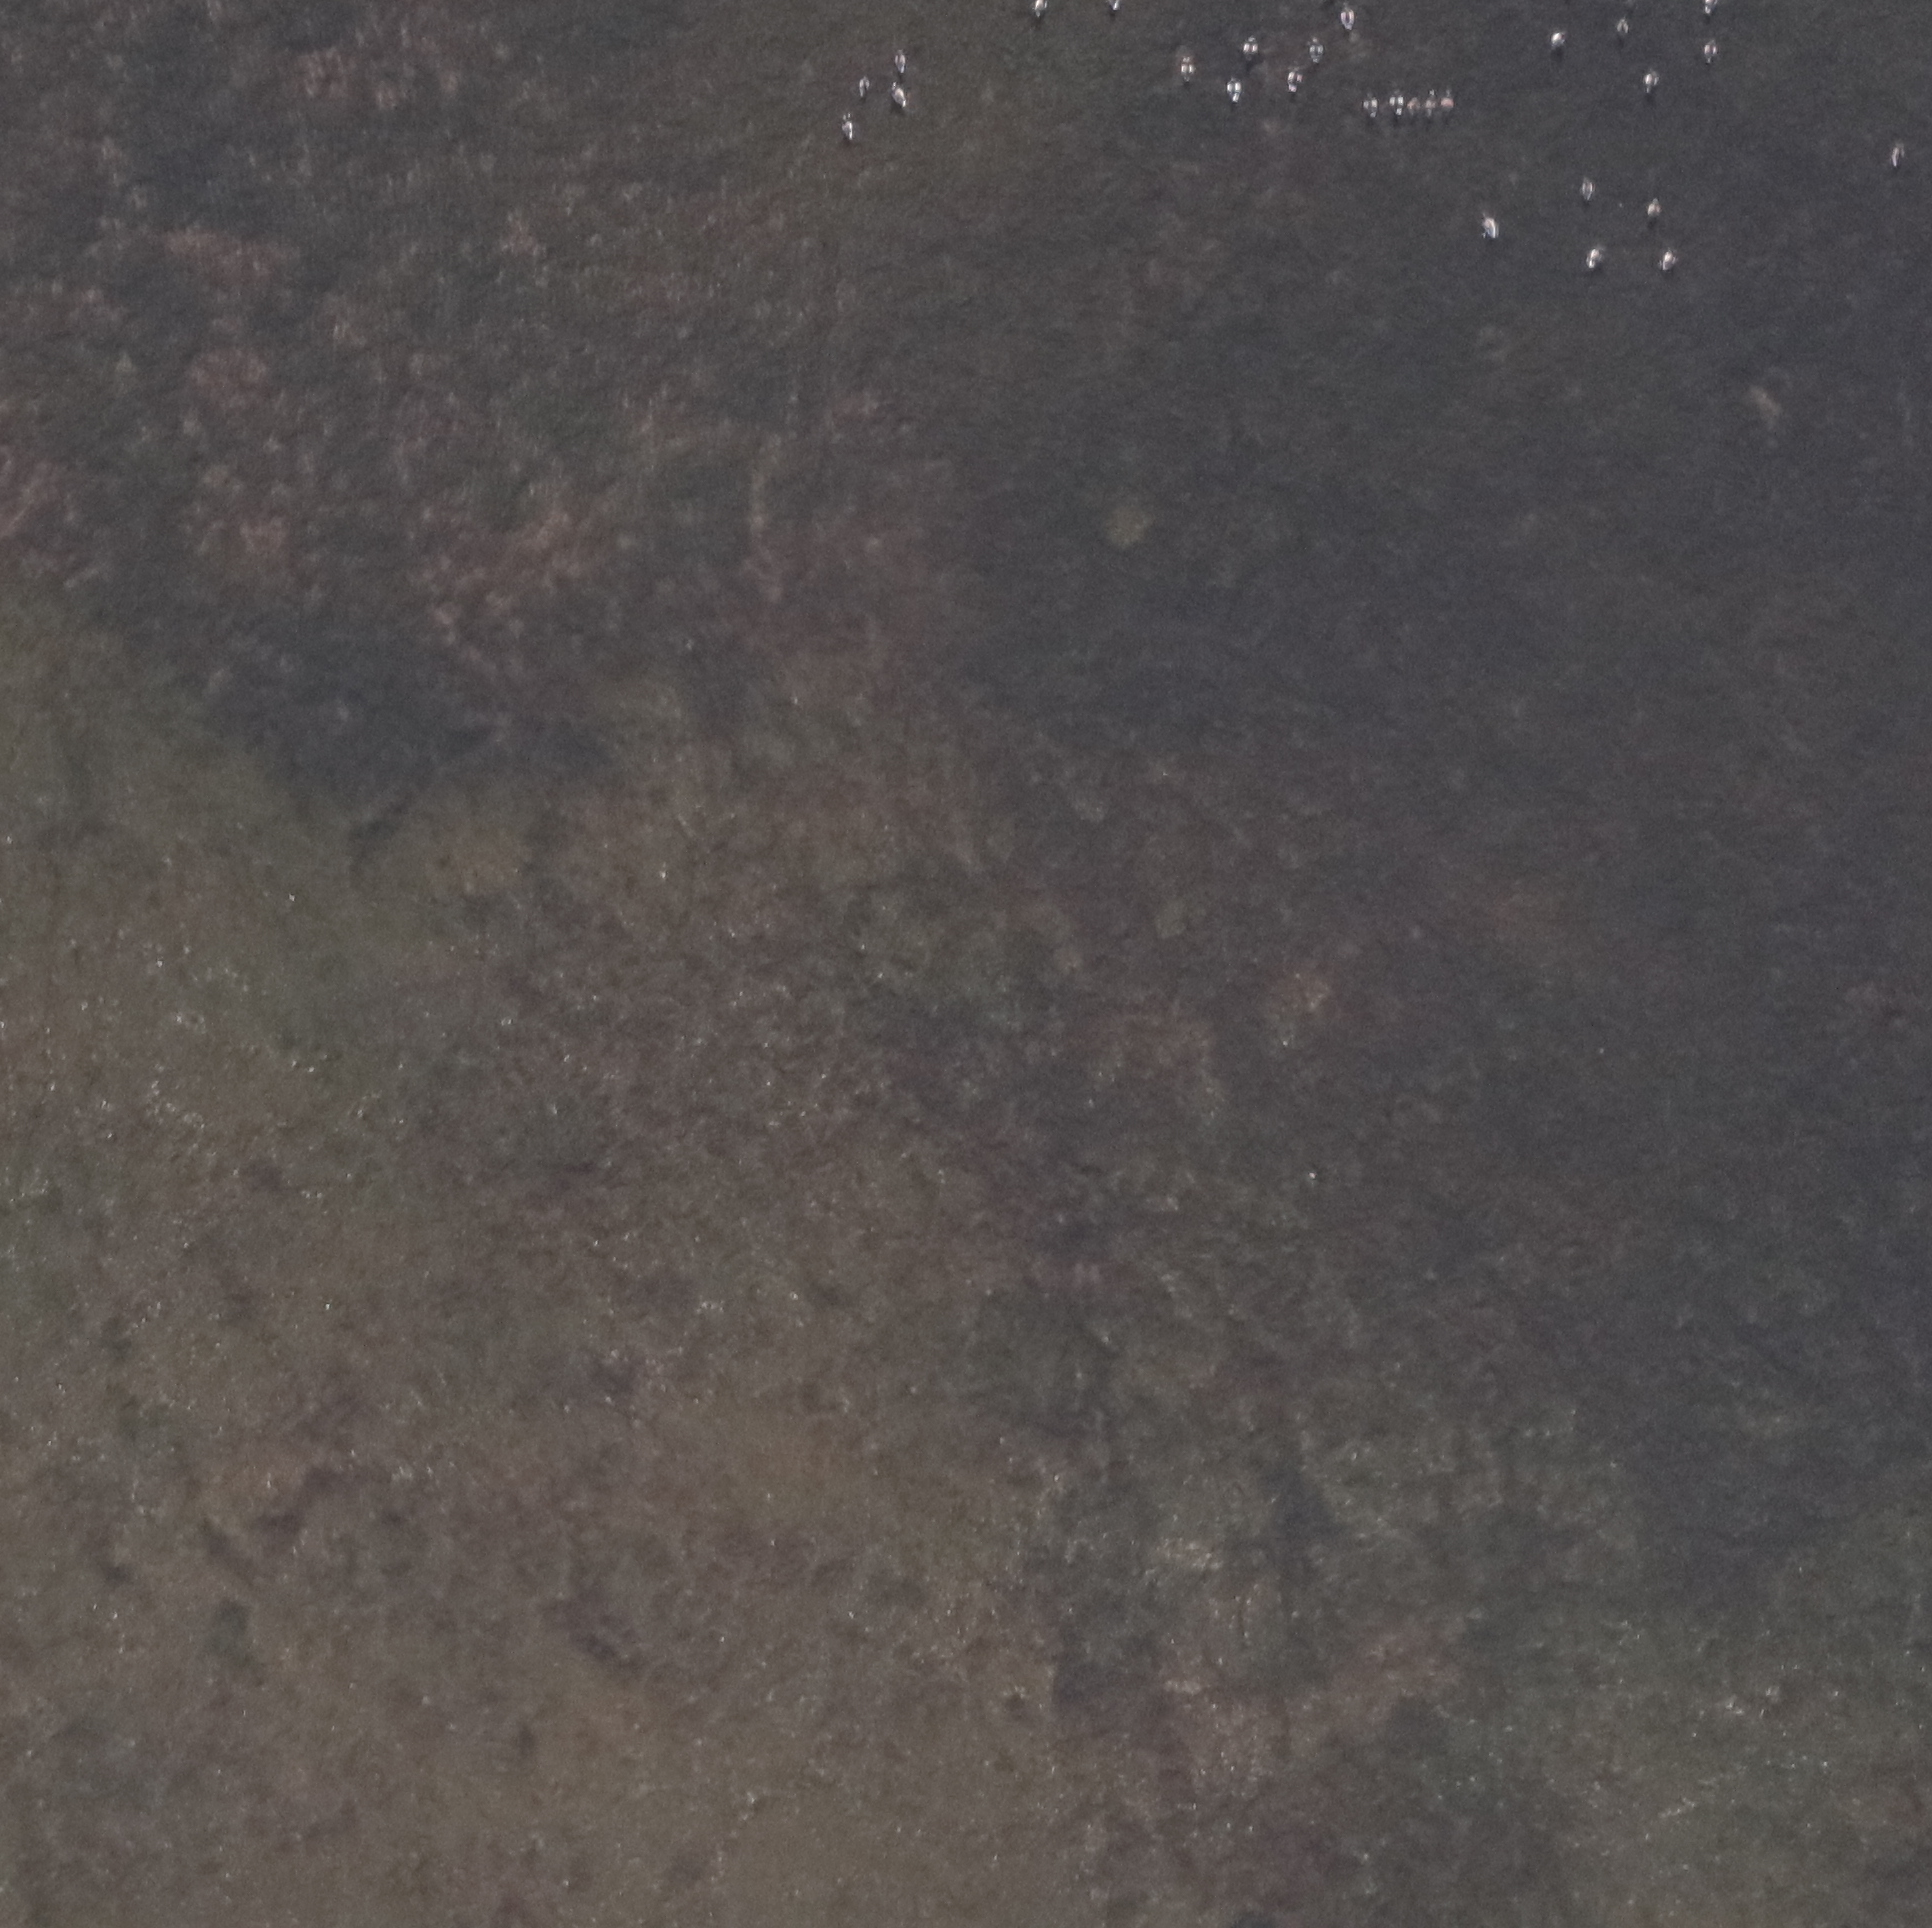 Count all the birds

27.